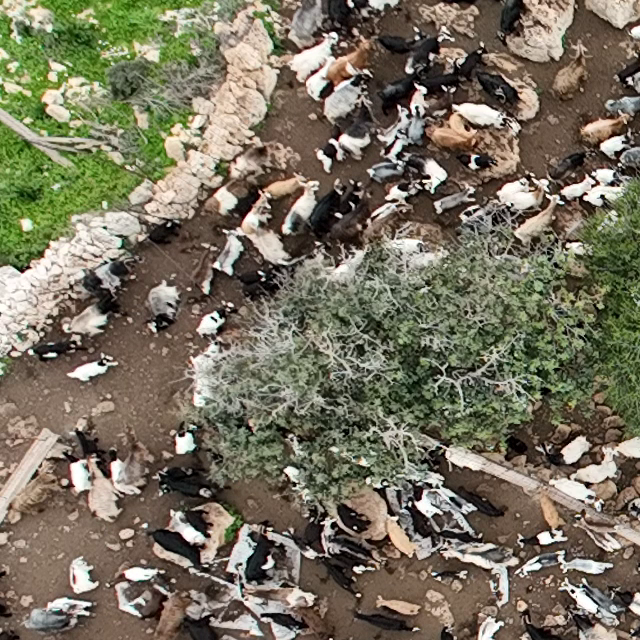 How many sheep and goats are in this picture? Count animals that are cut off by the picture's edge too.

125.